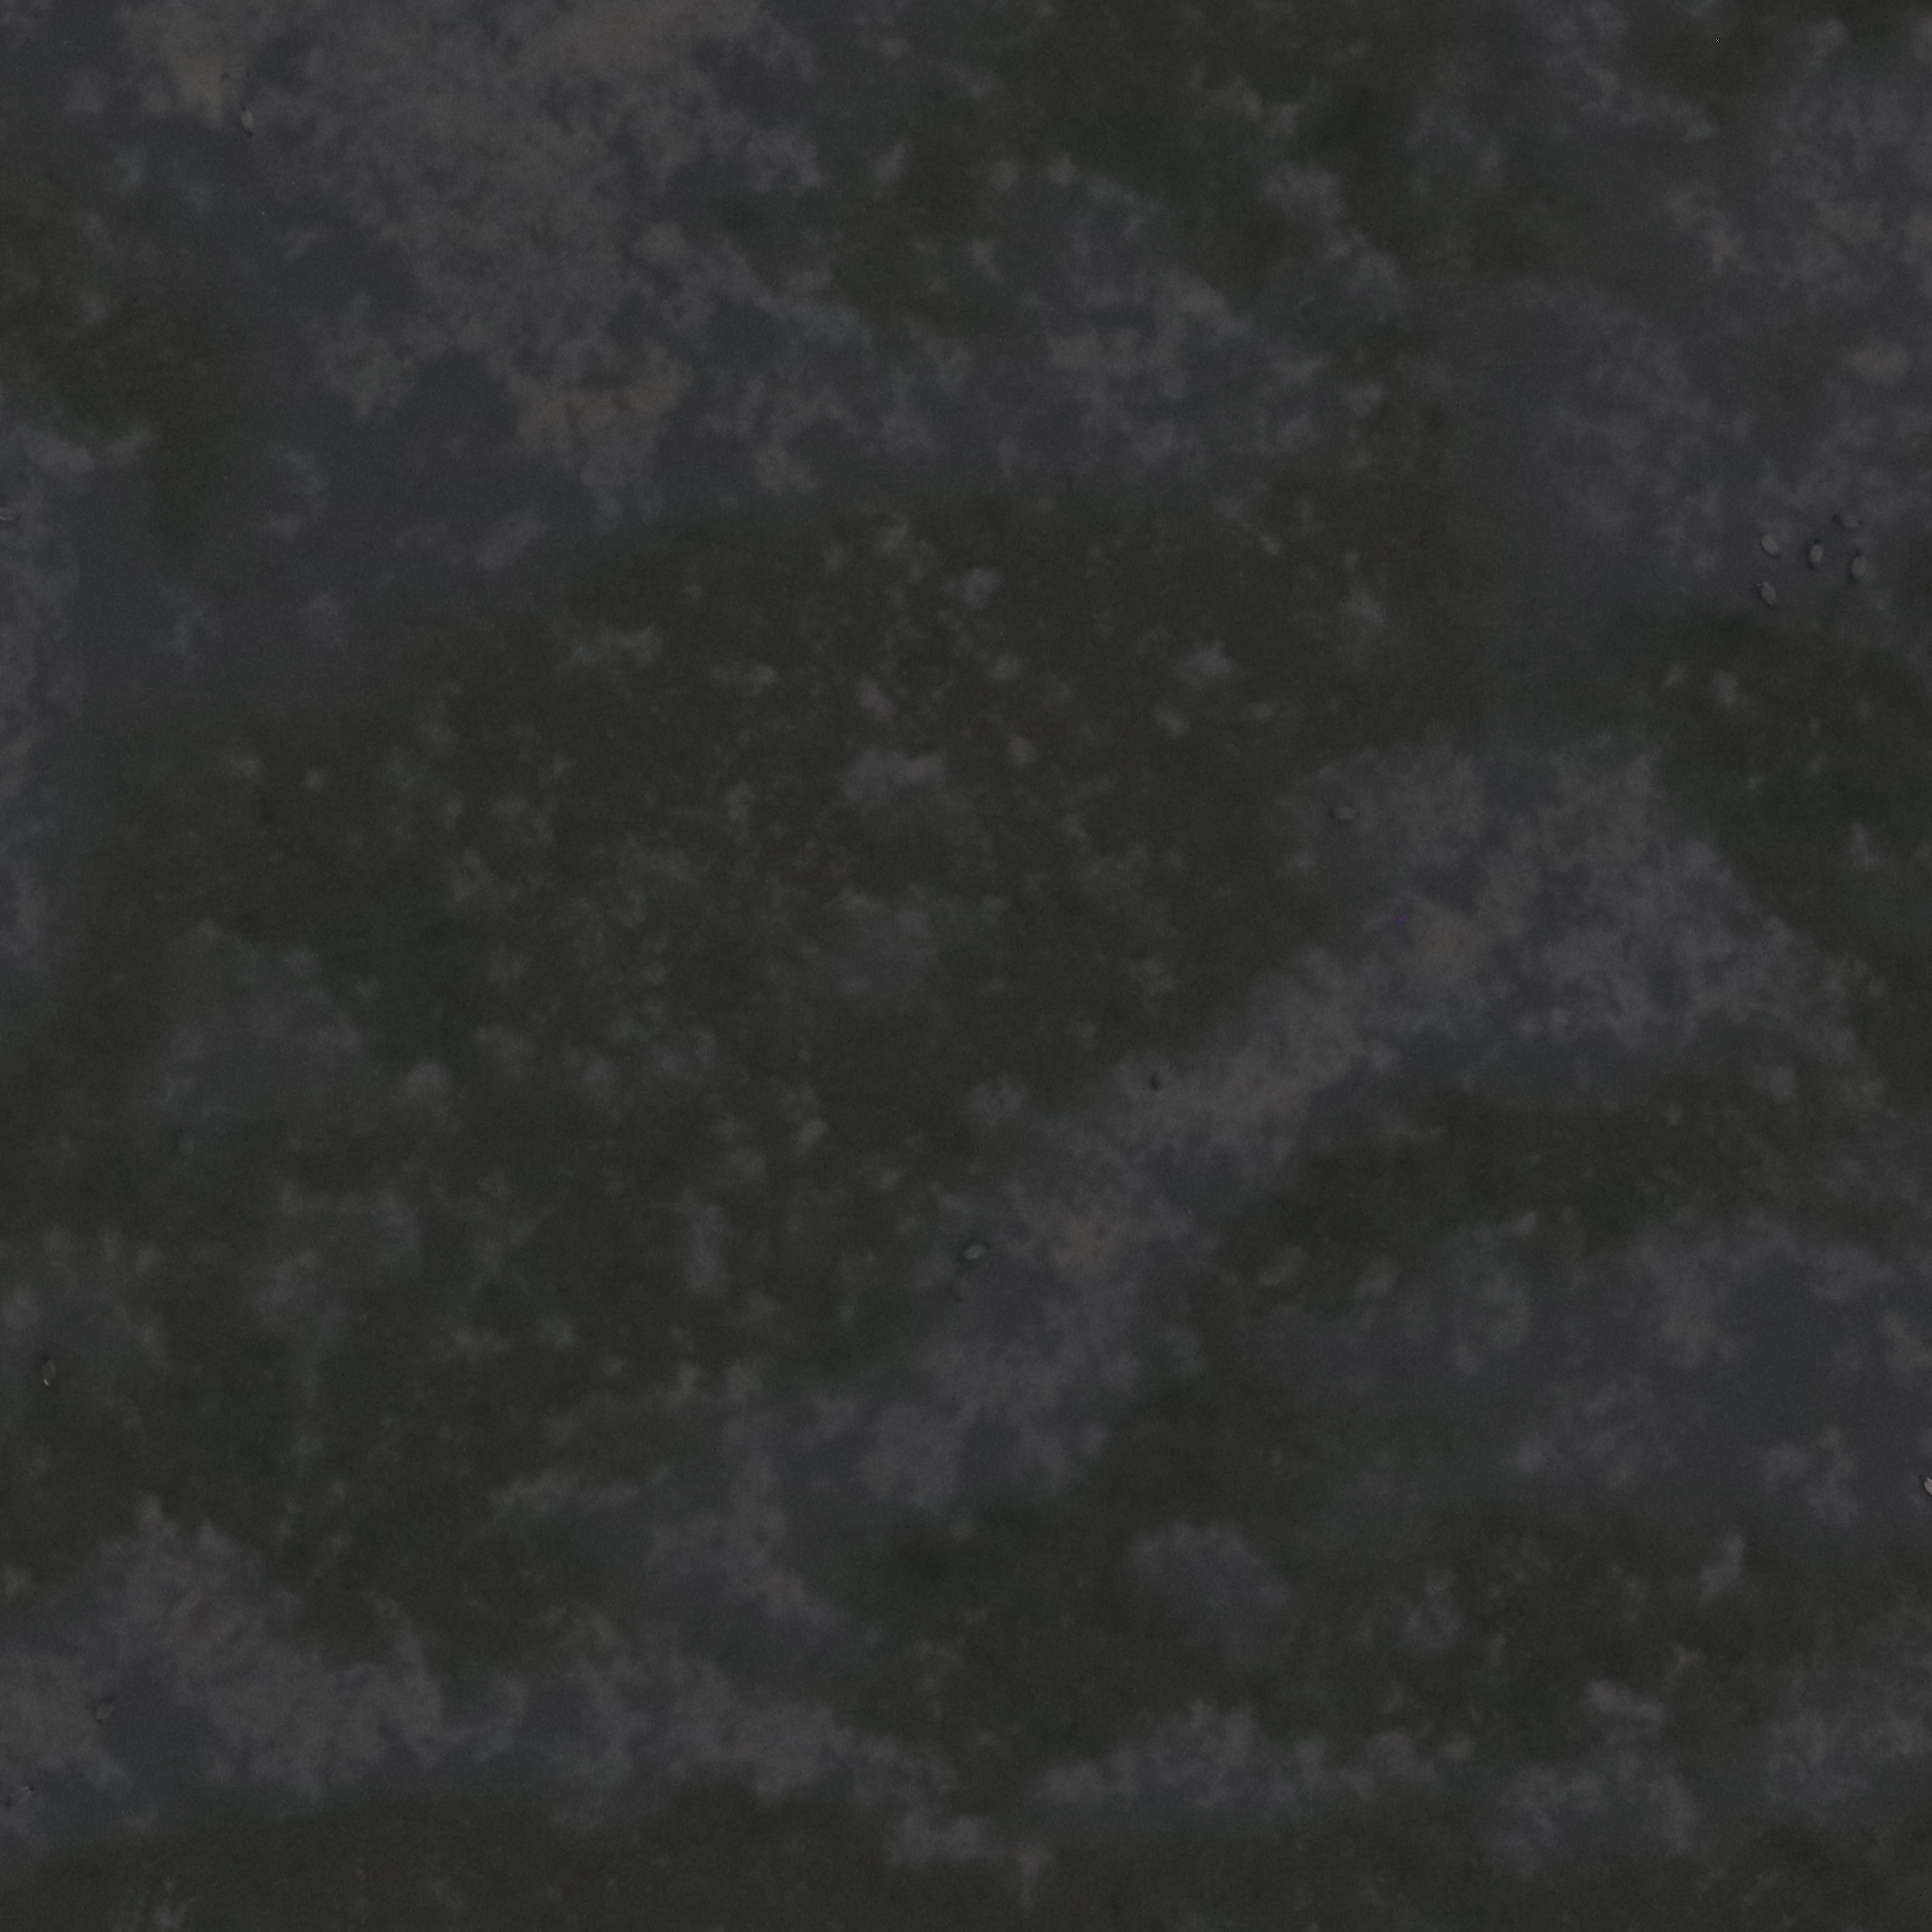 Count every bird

17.